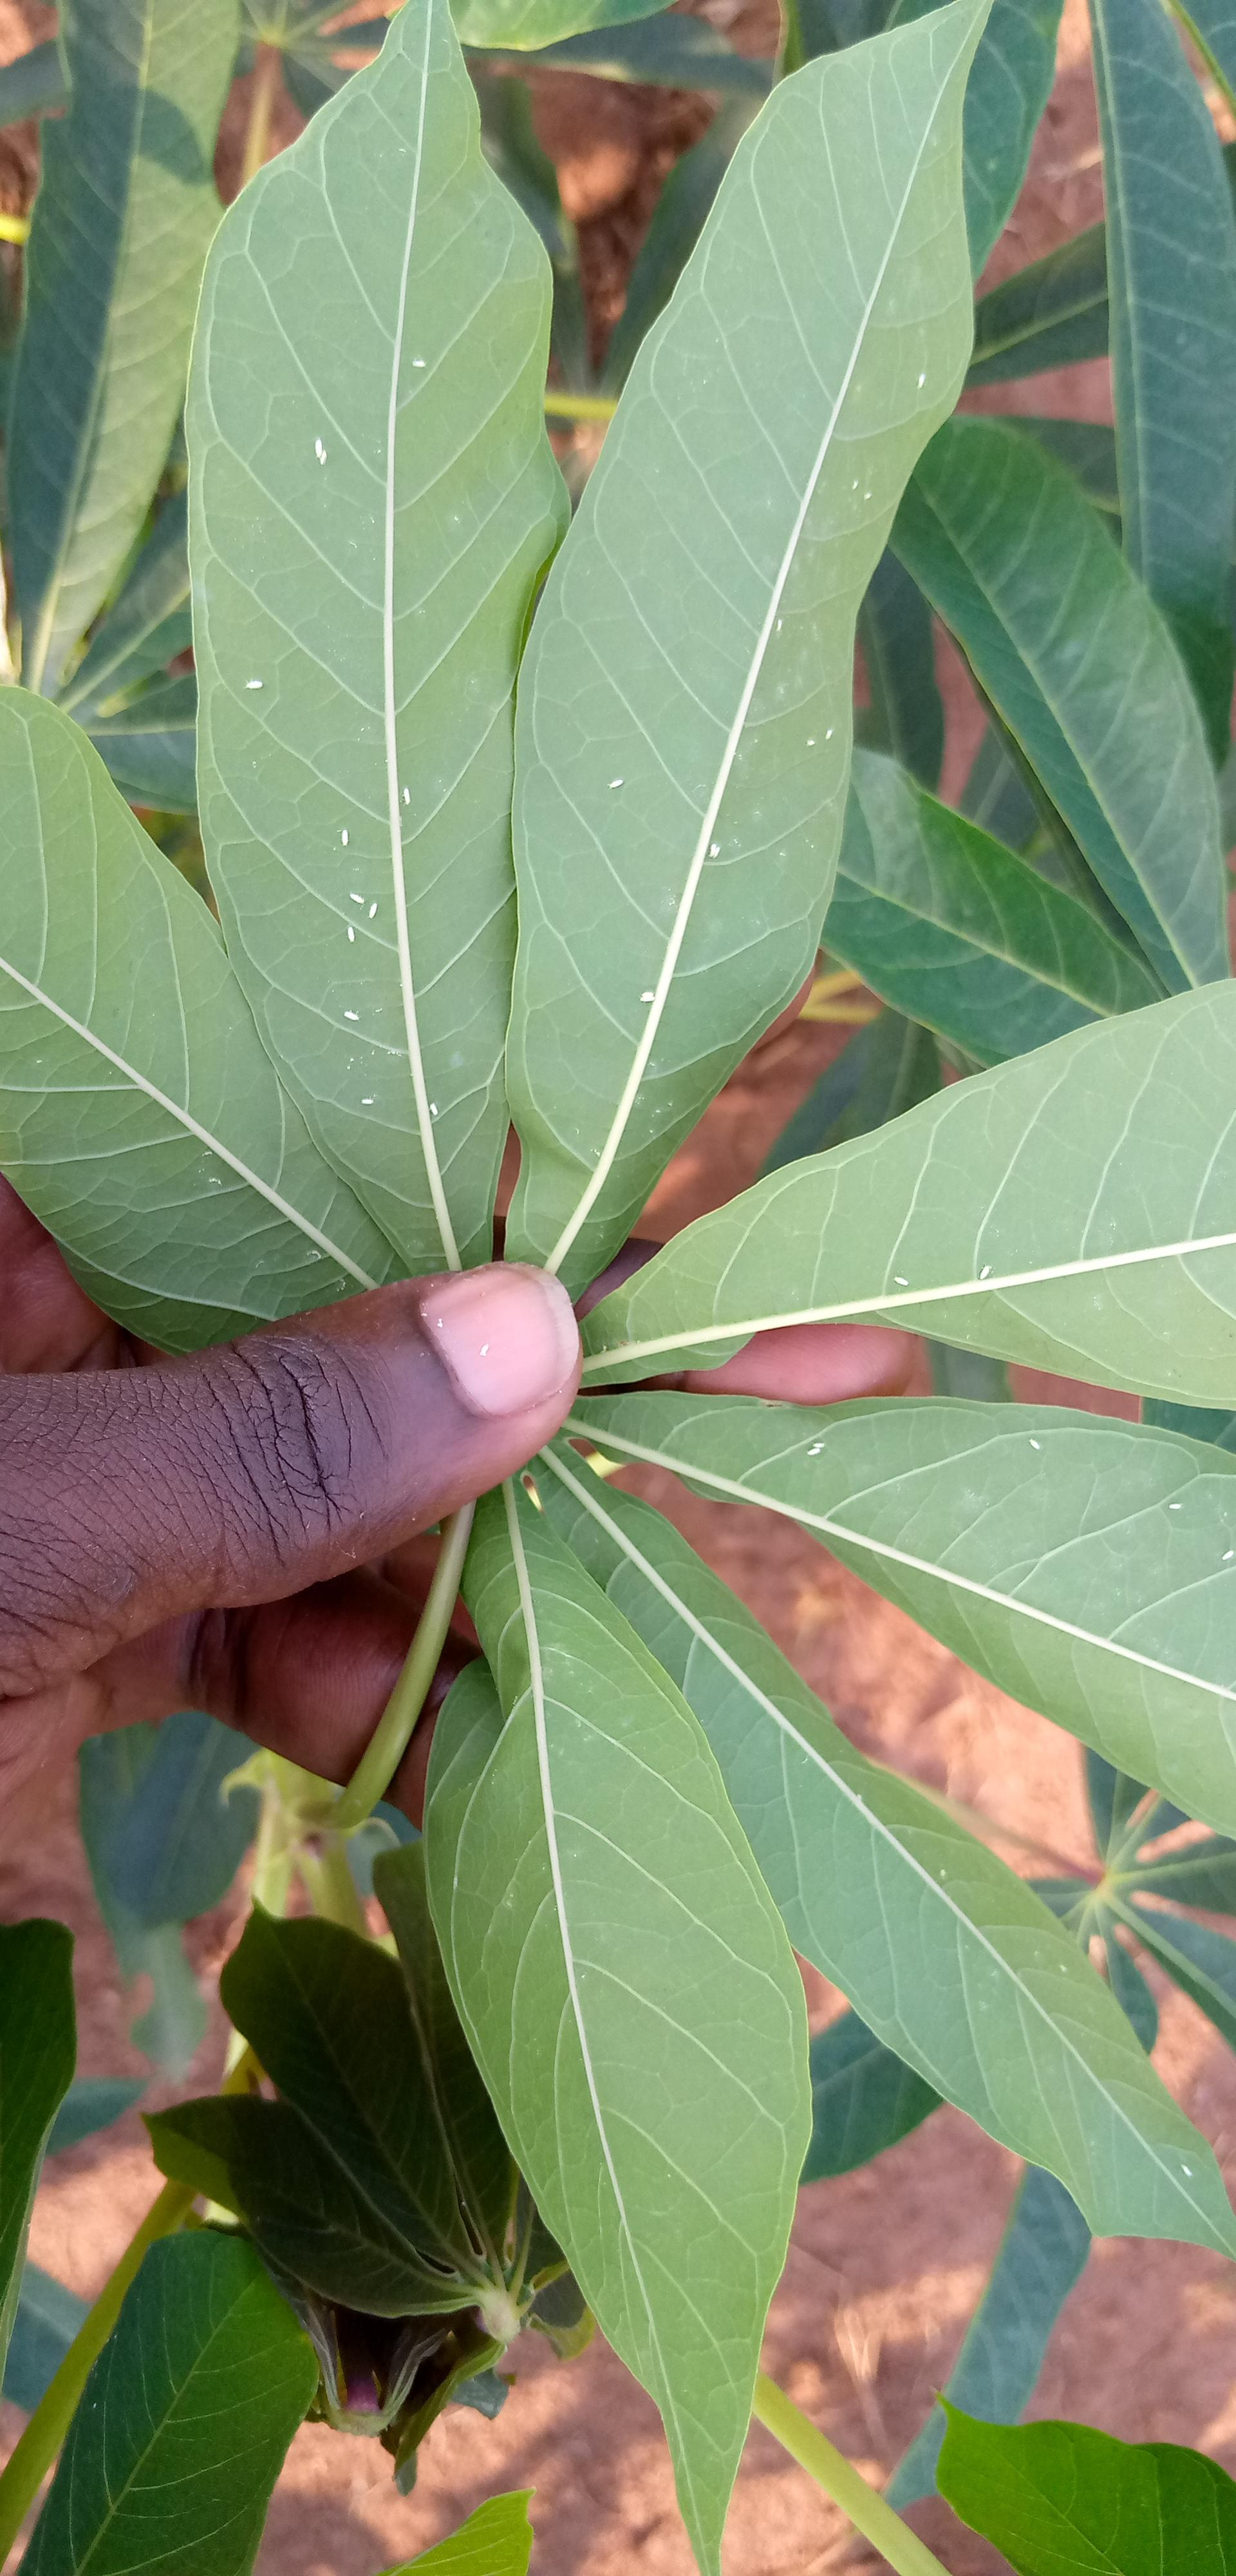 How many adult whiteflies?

28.